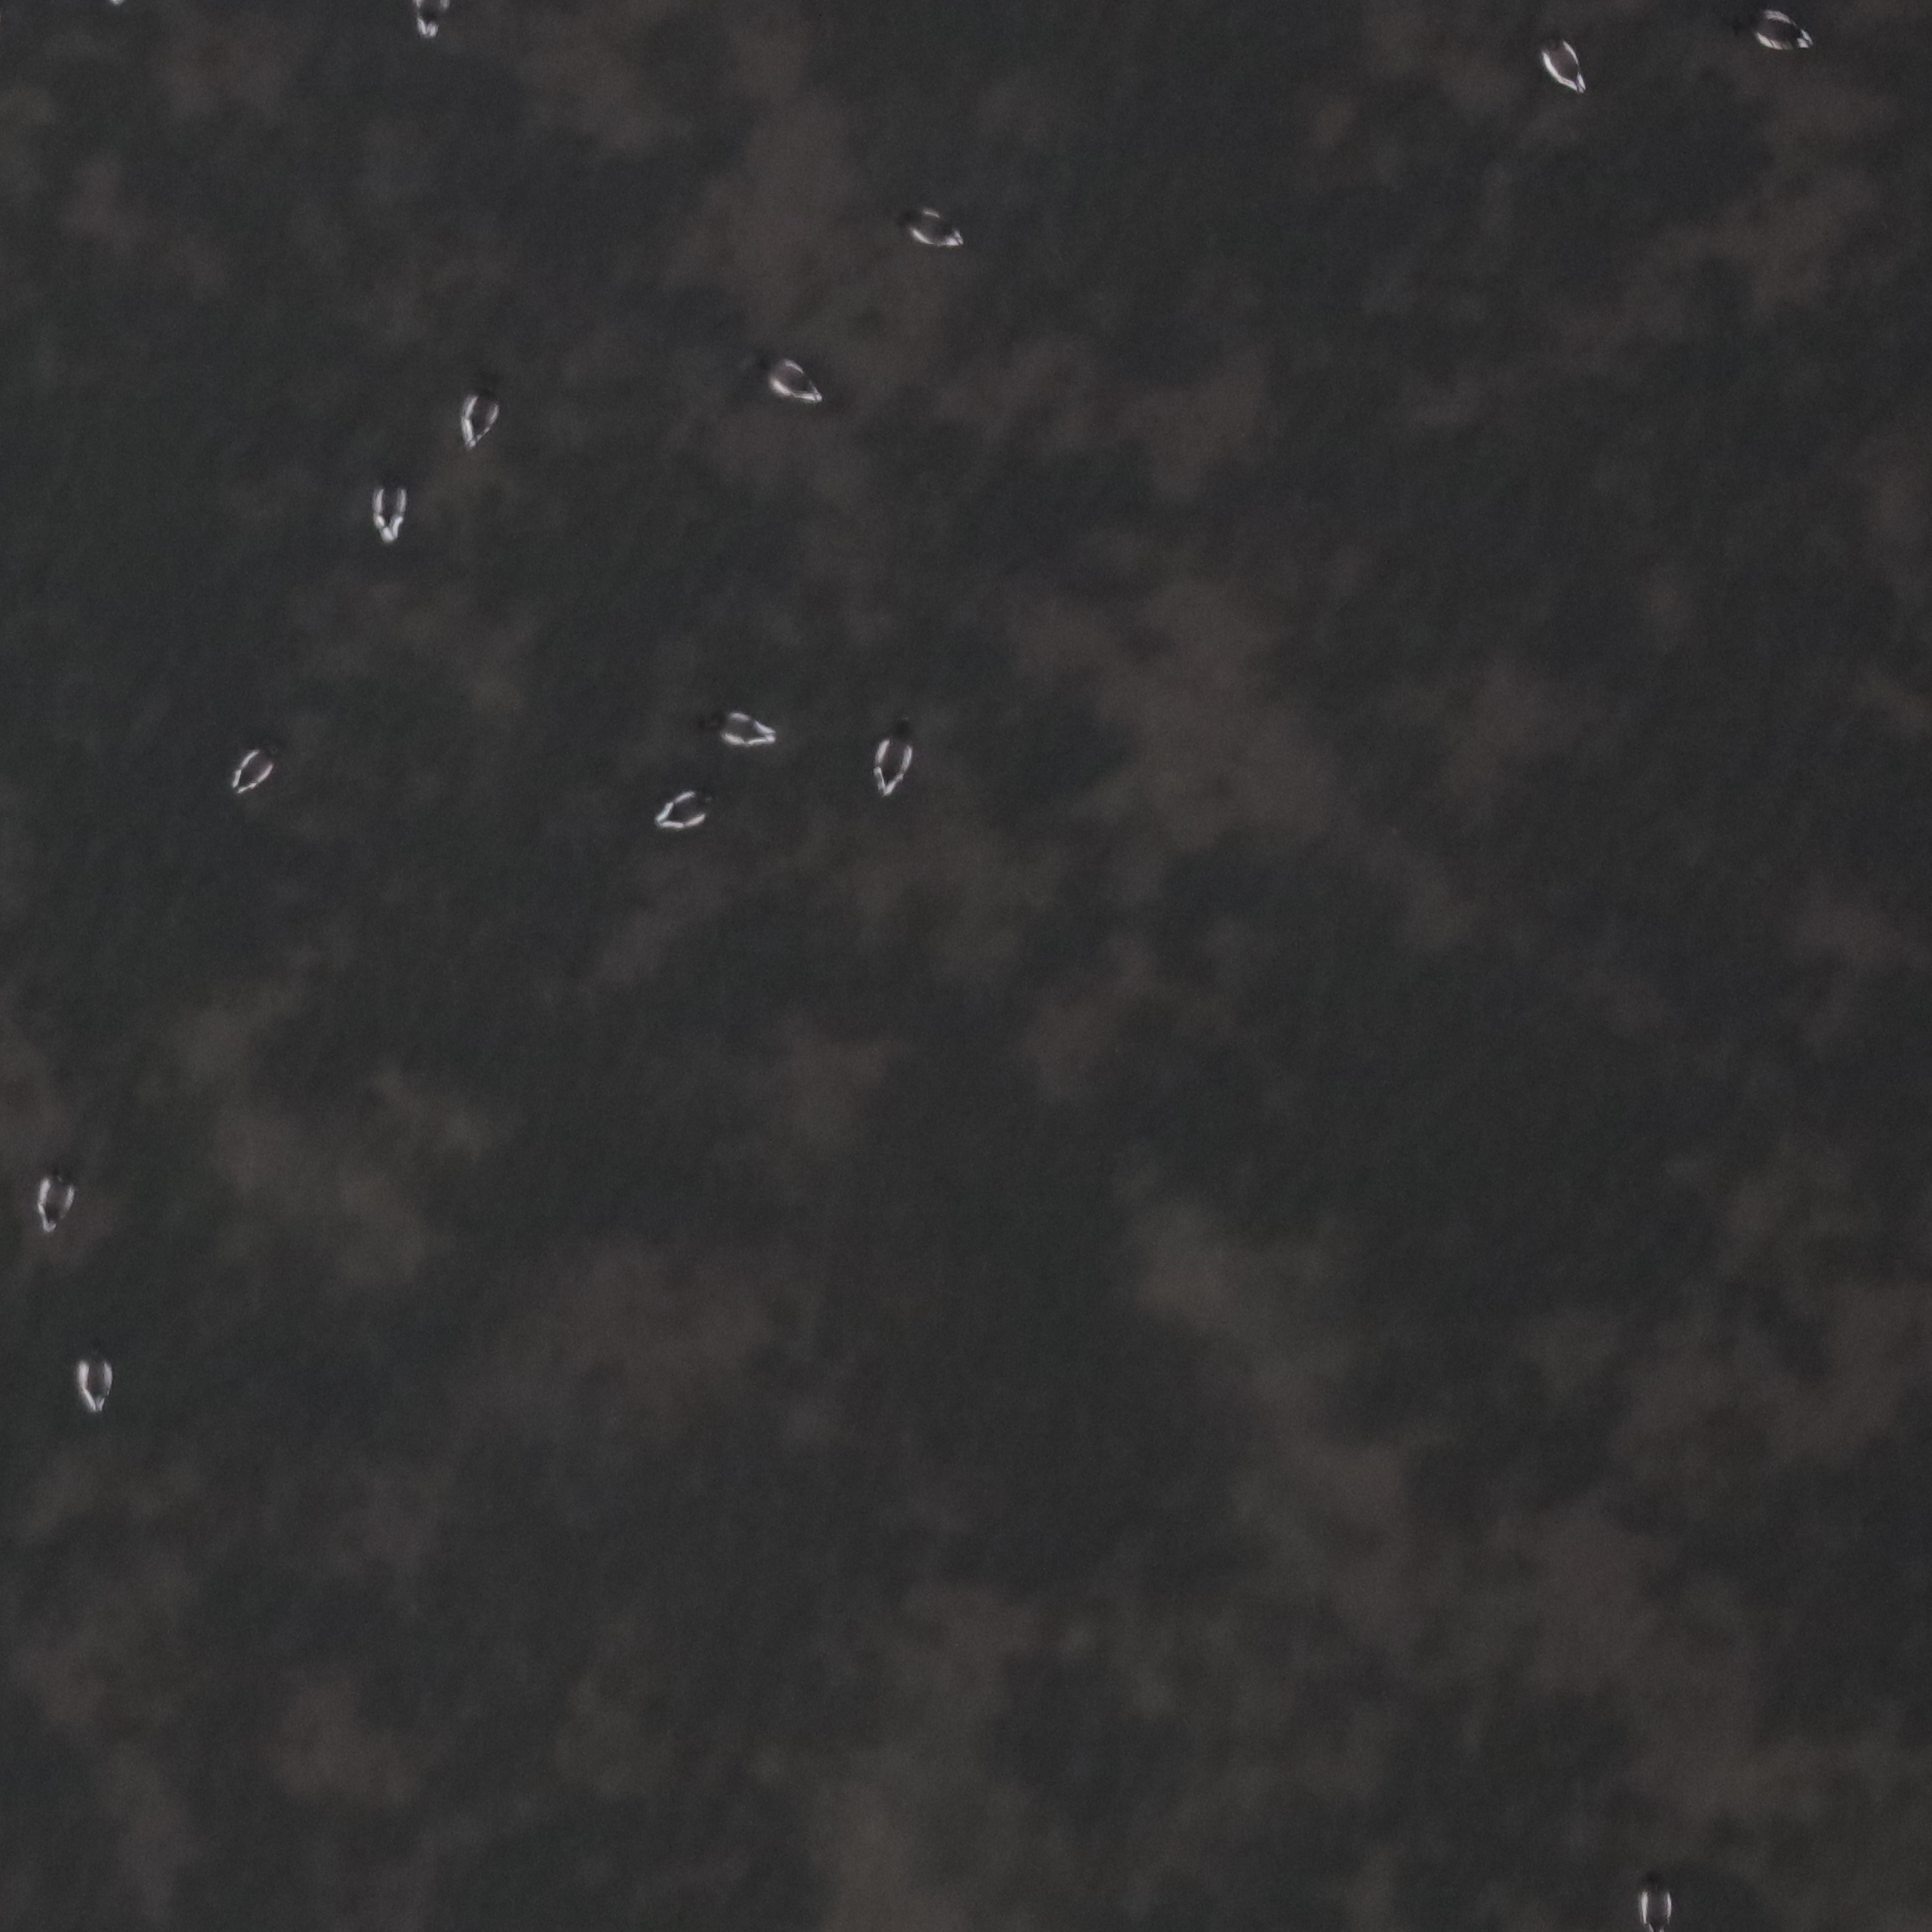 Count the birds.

14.